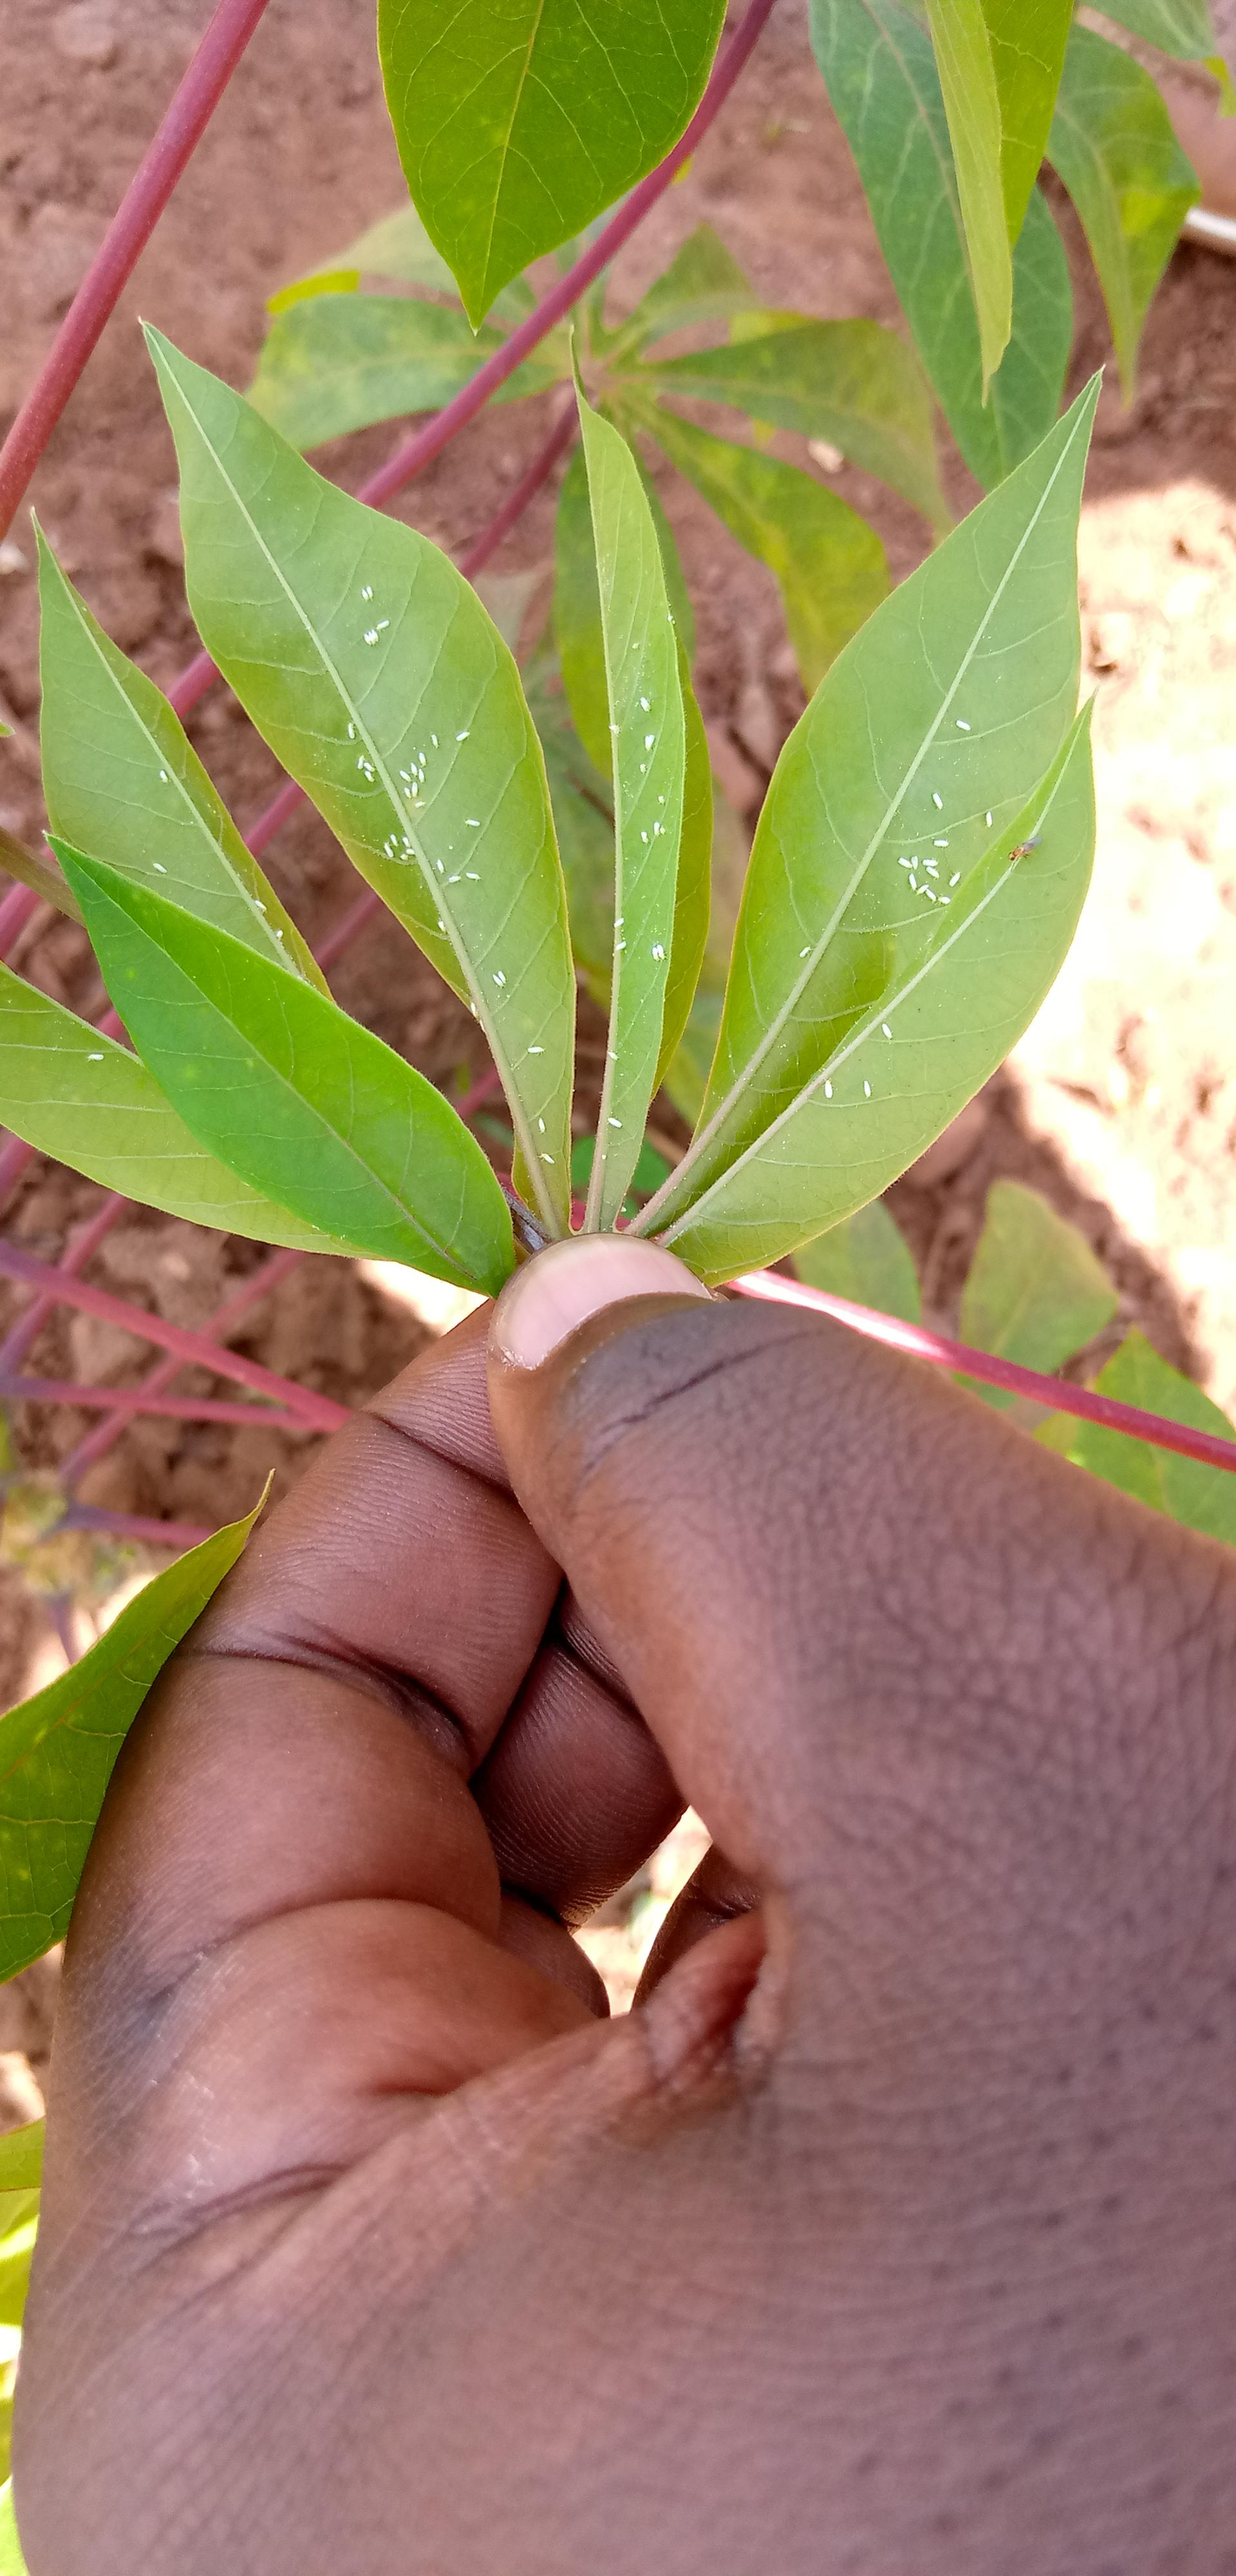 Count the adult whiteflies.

74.